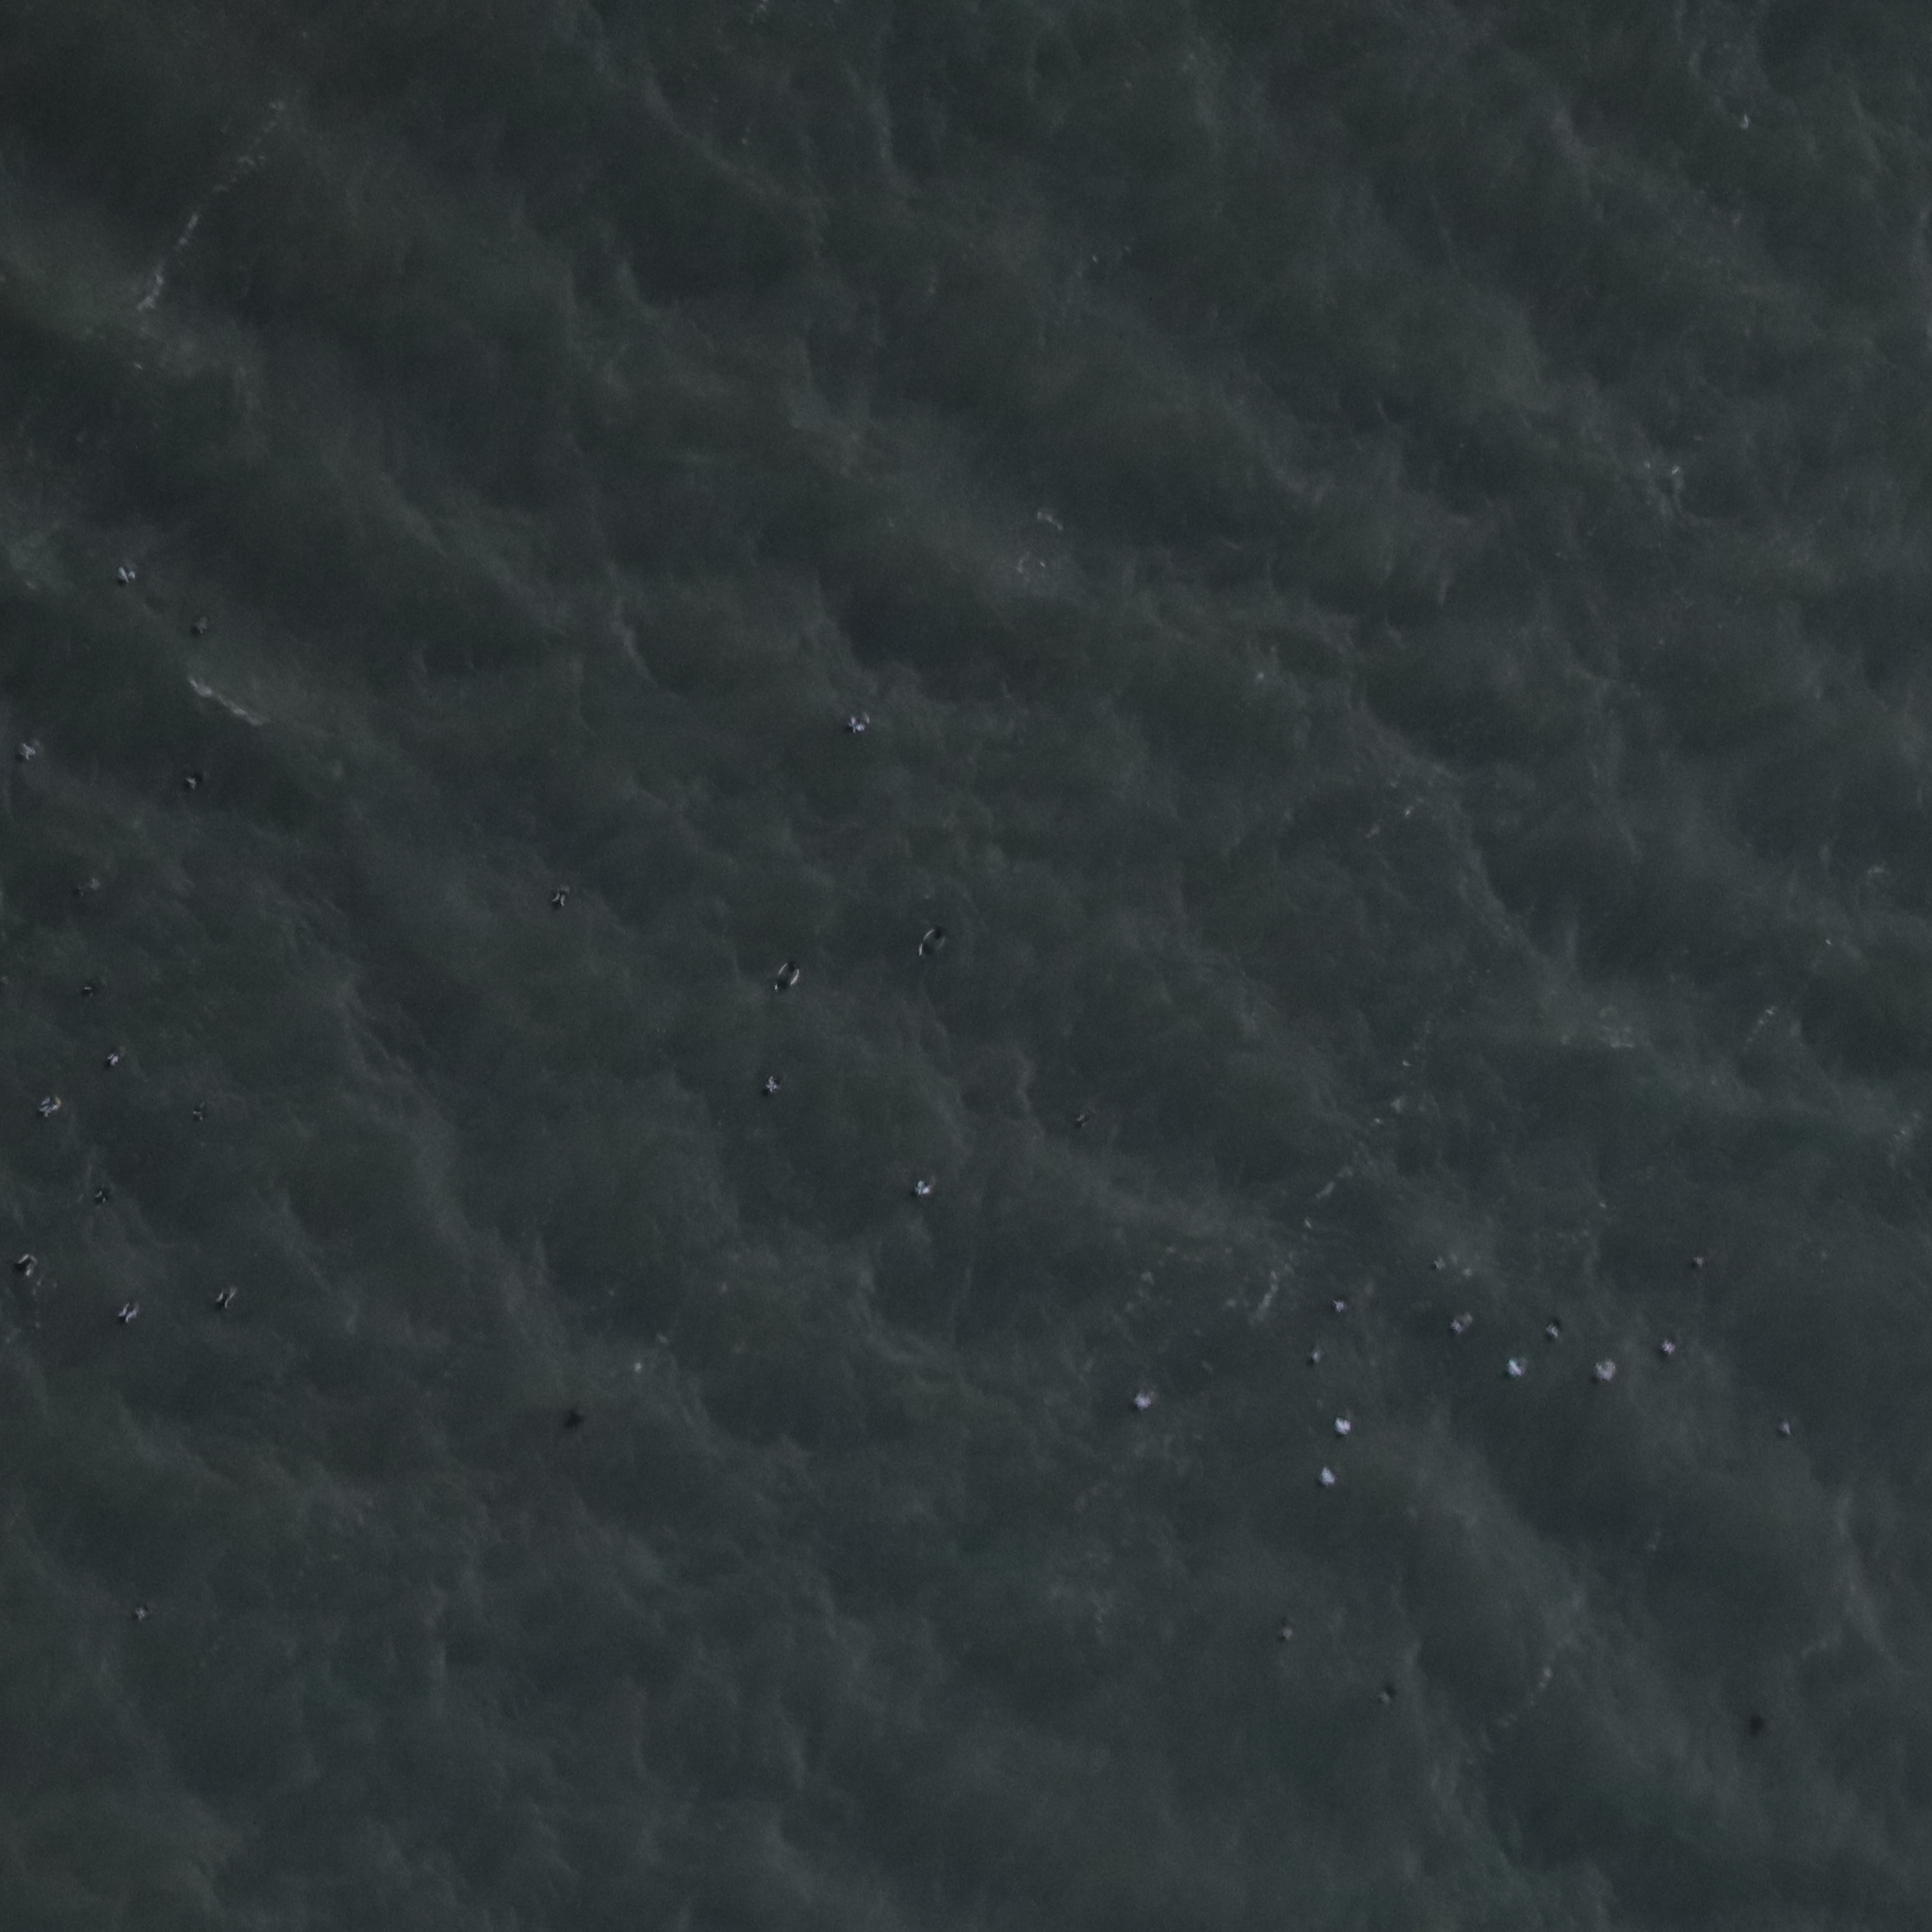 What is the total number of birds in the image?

38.